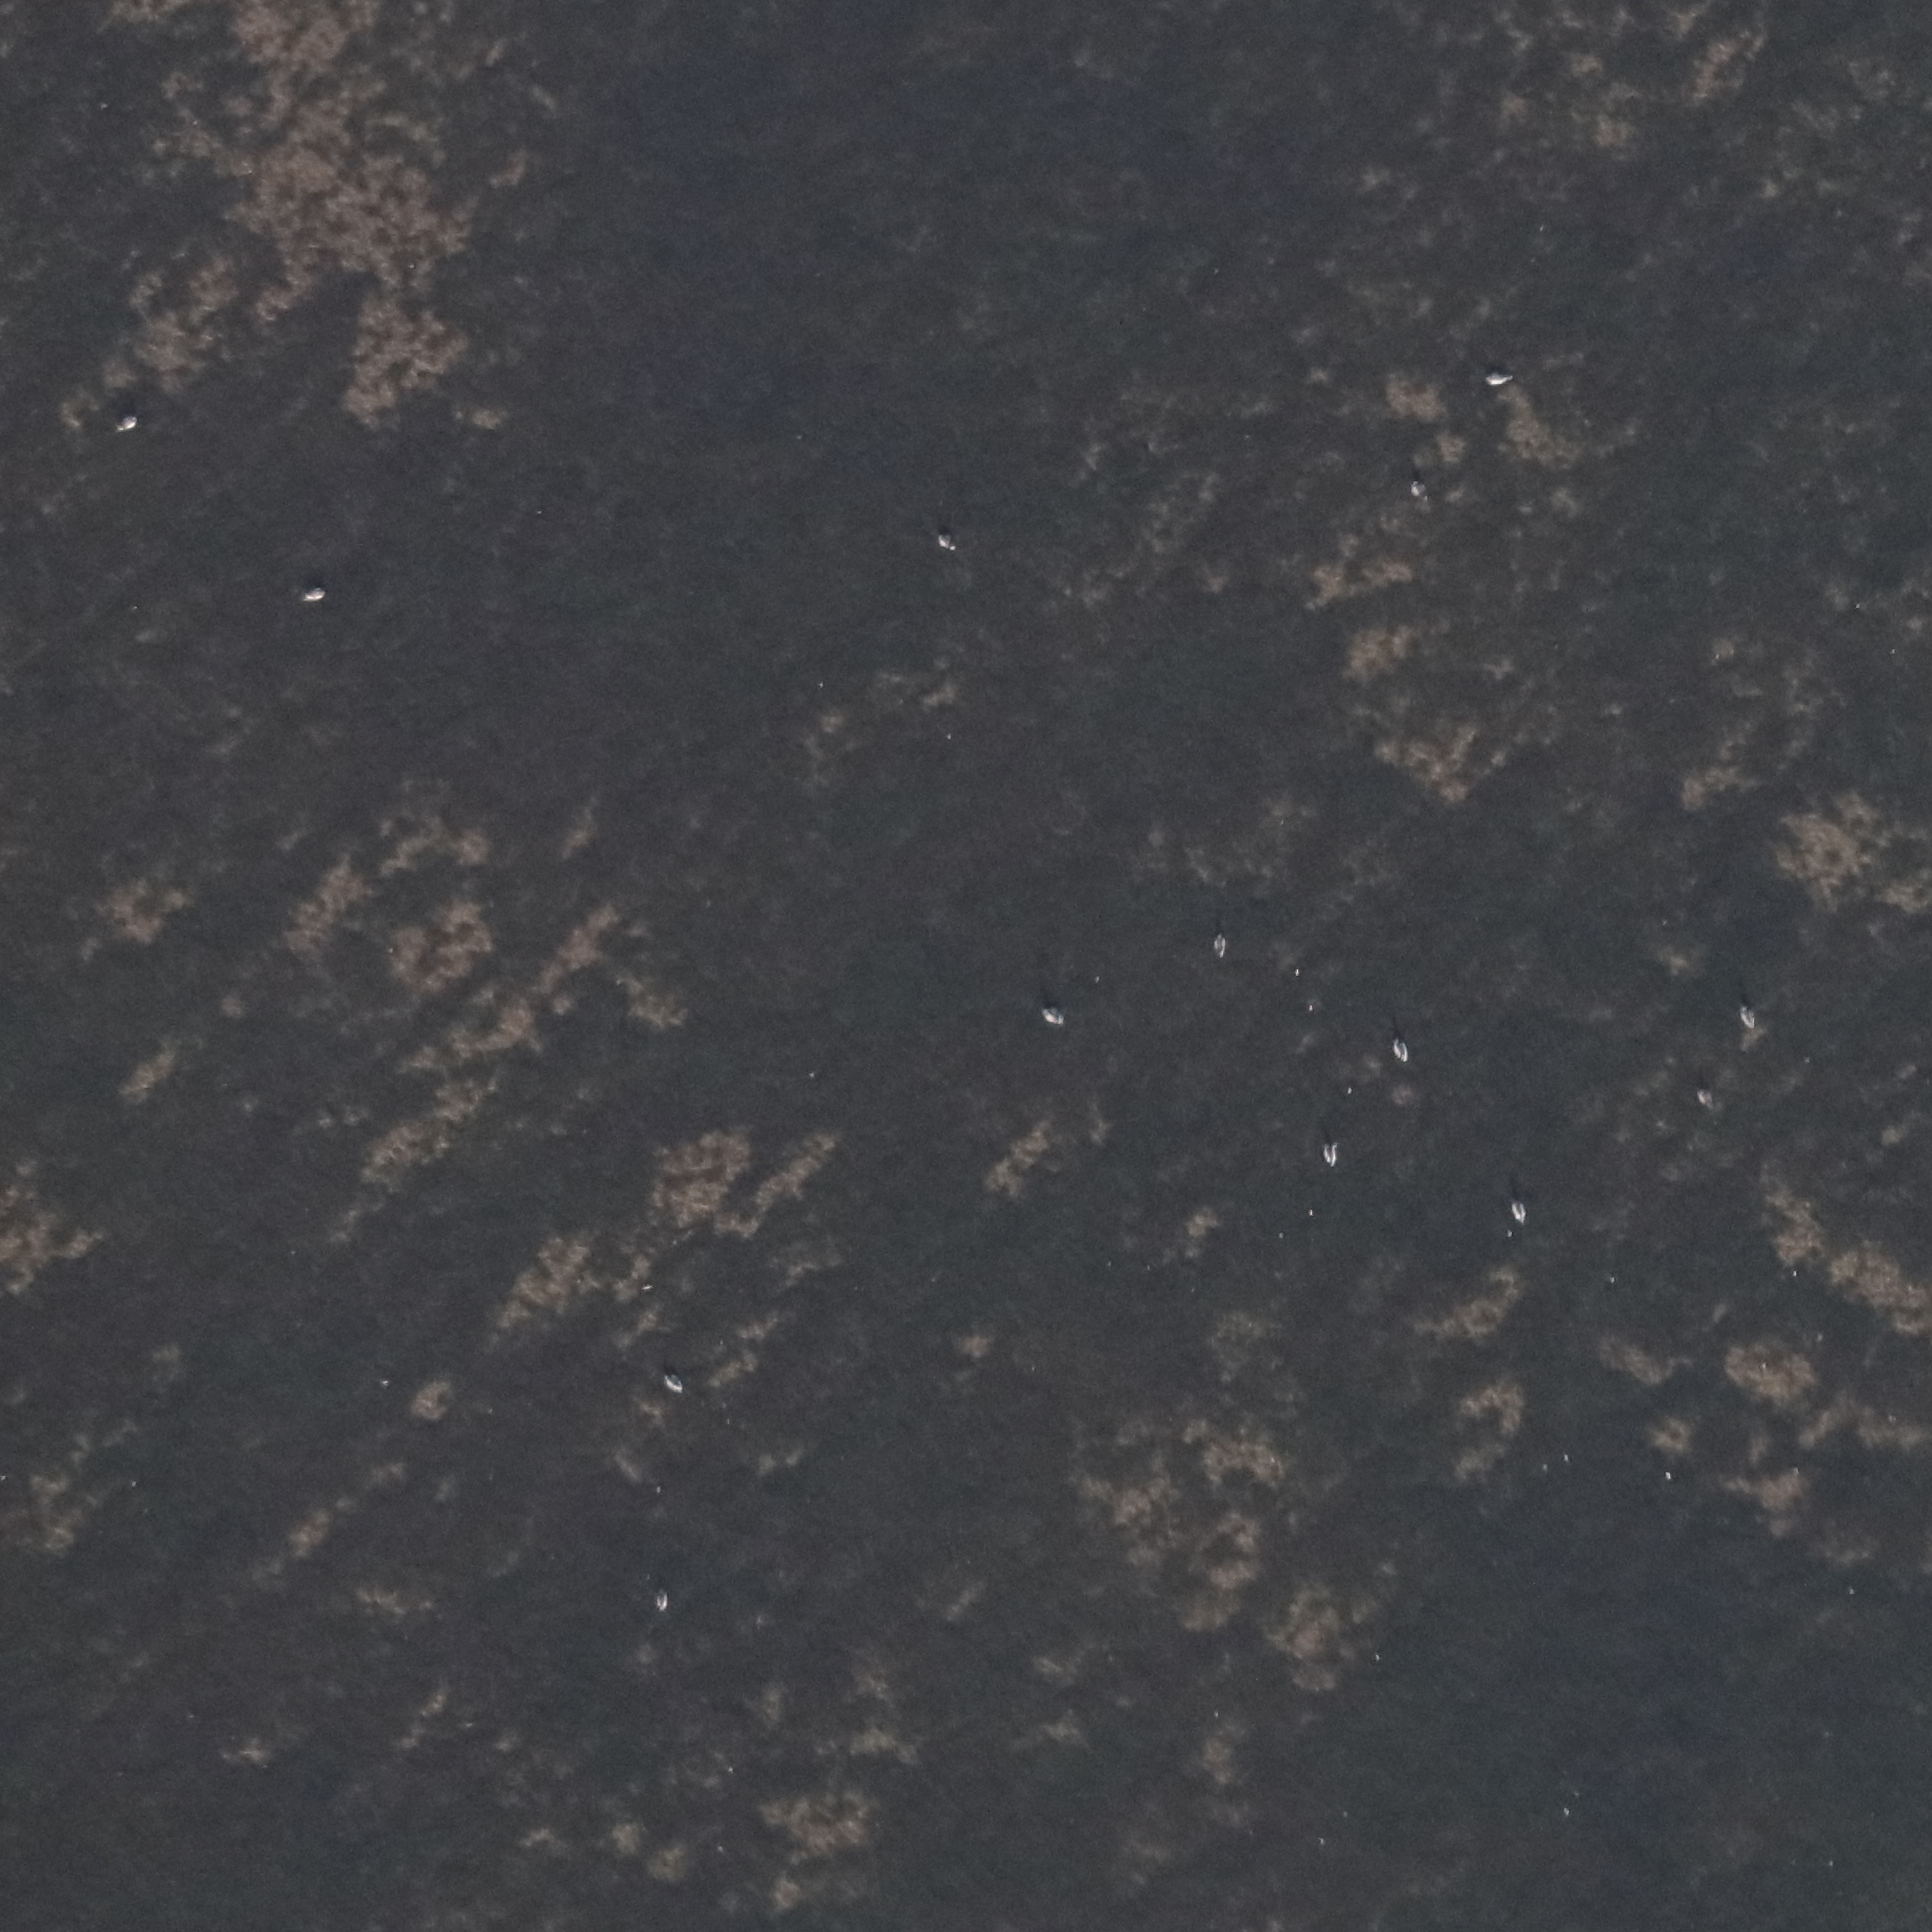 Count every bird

14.